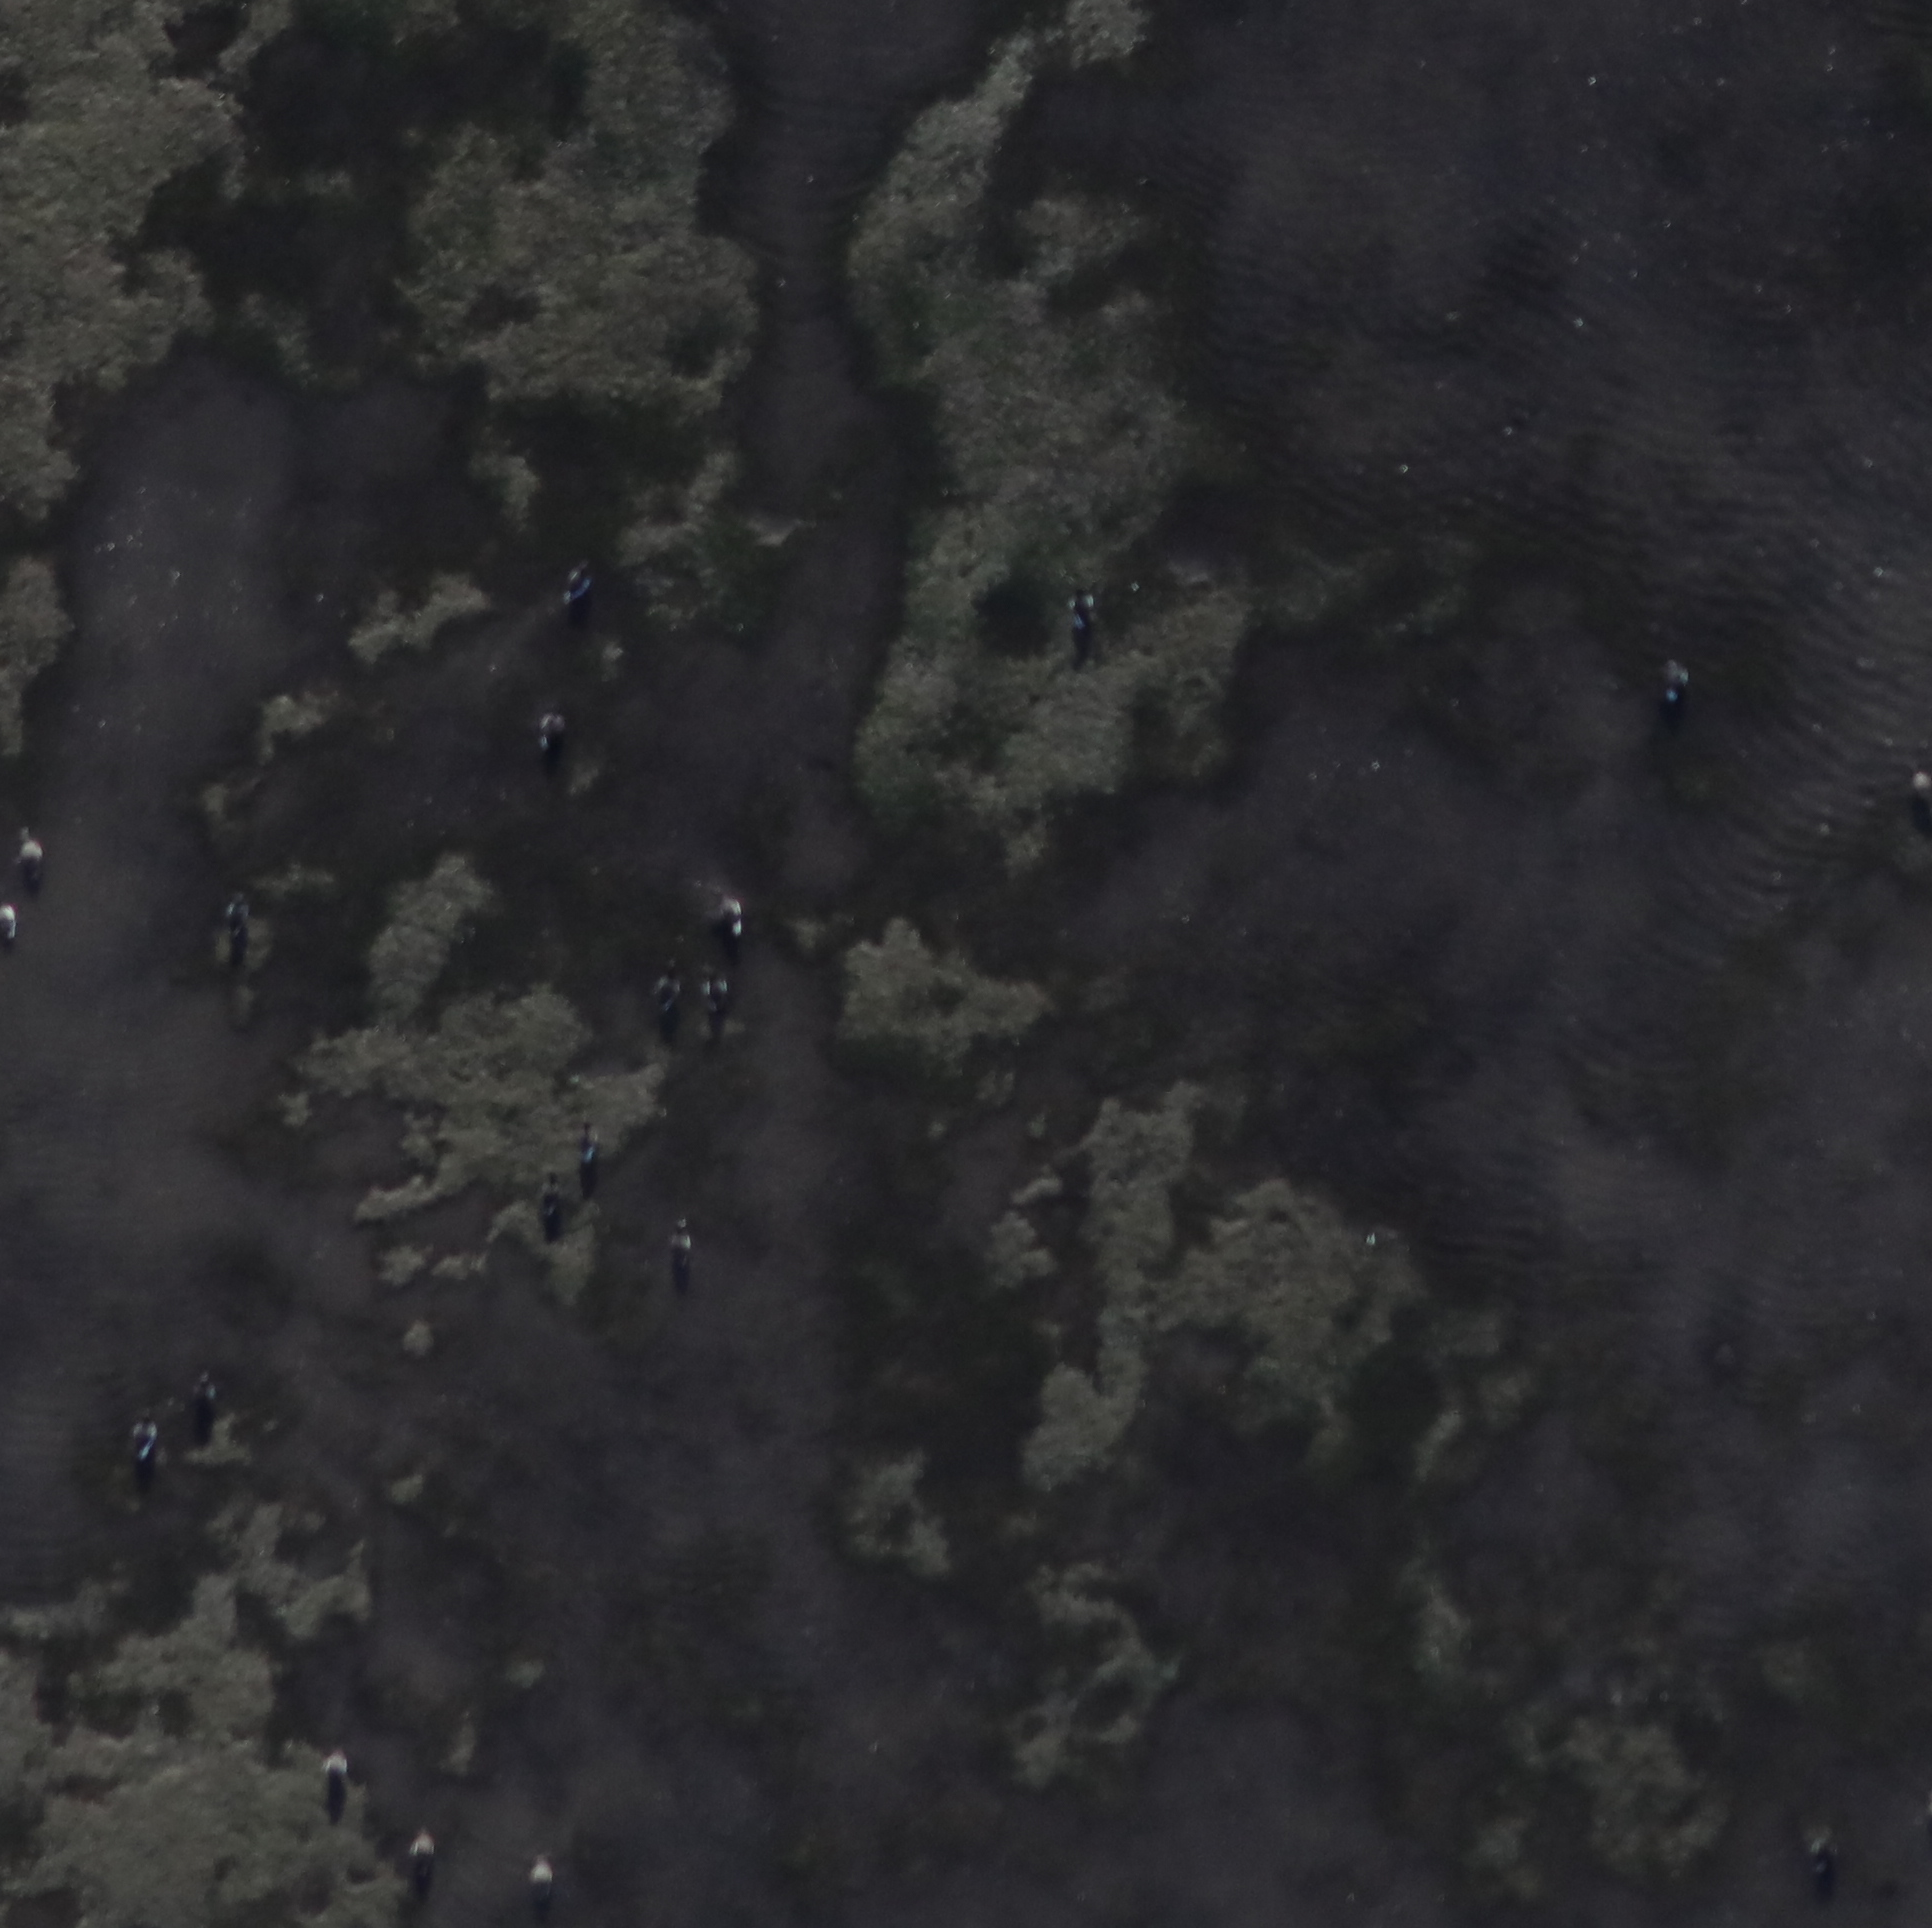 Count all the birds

20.